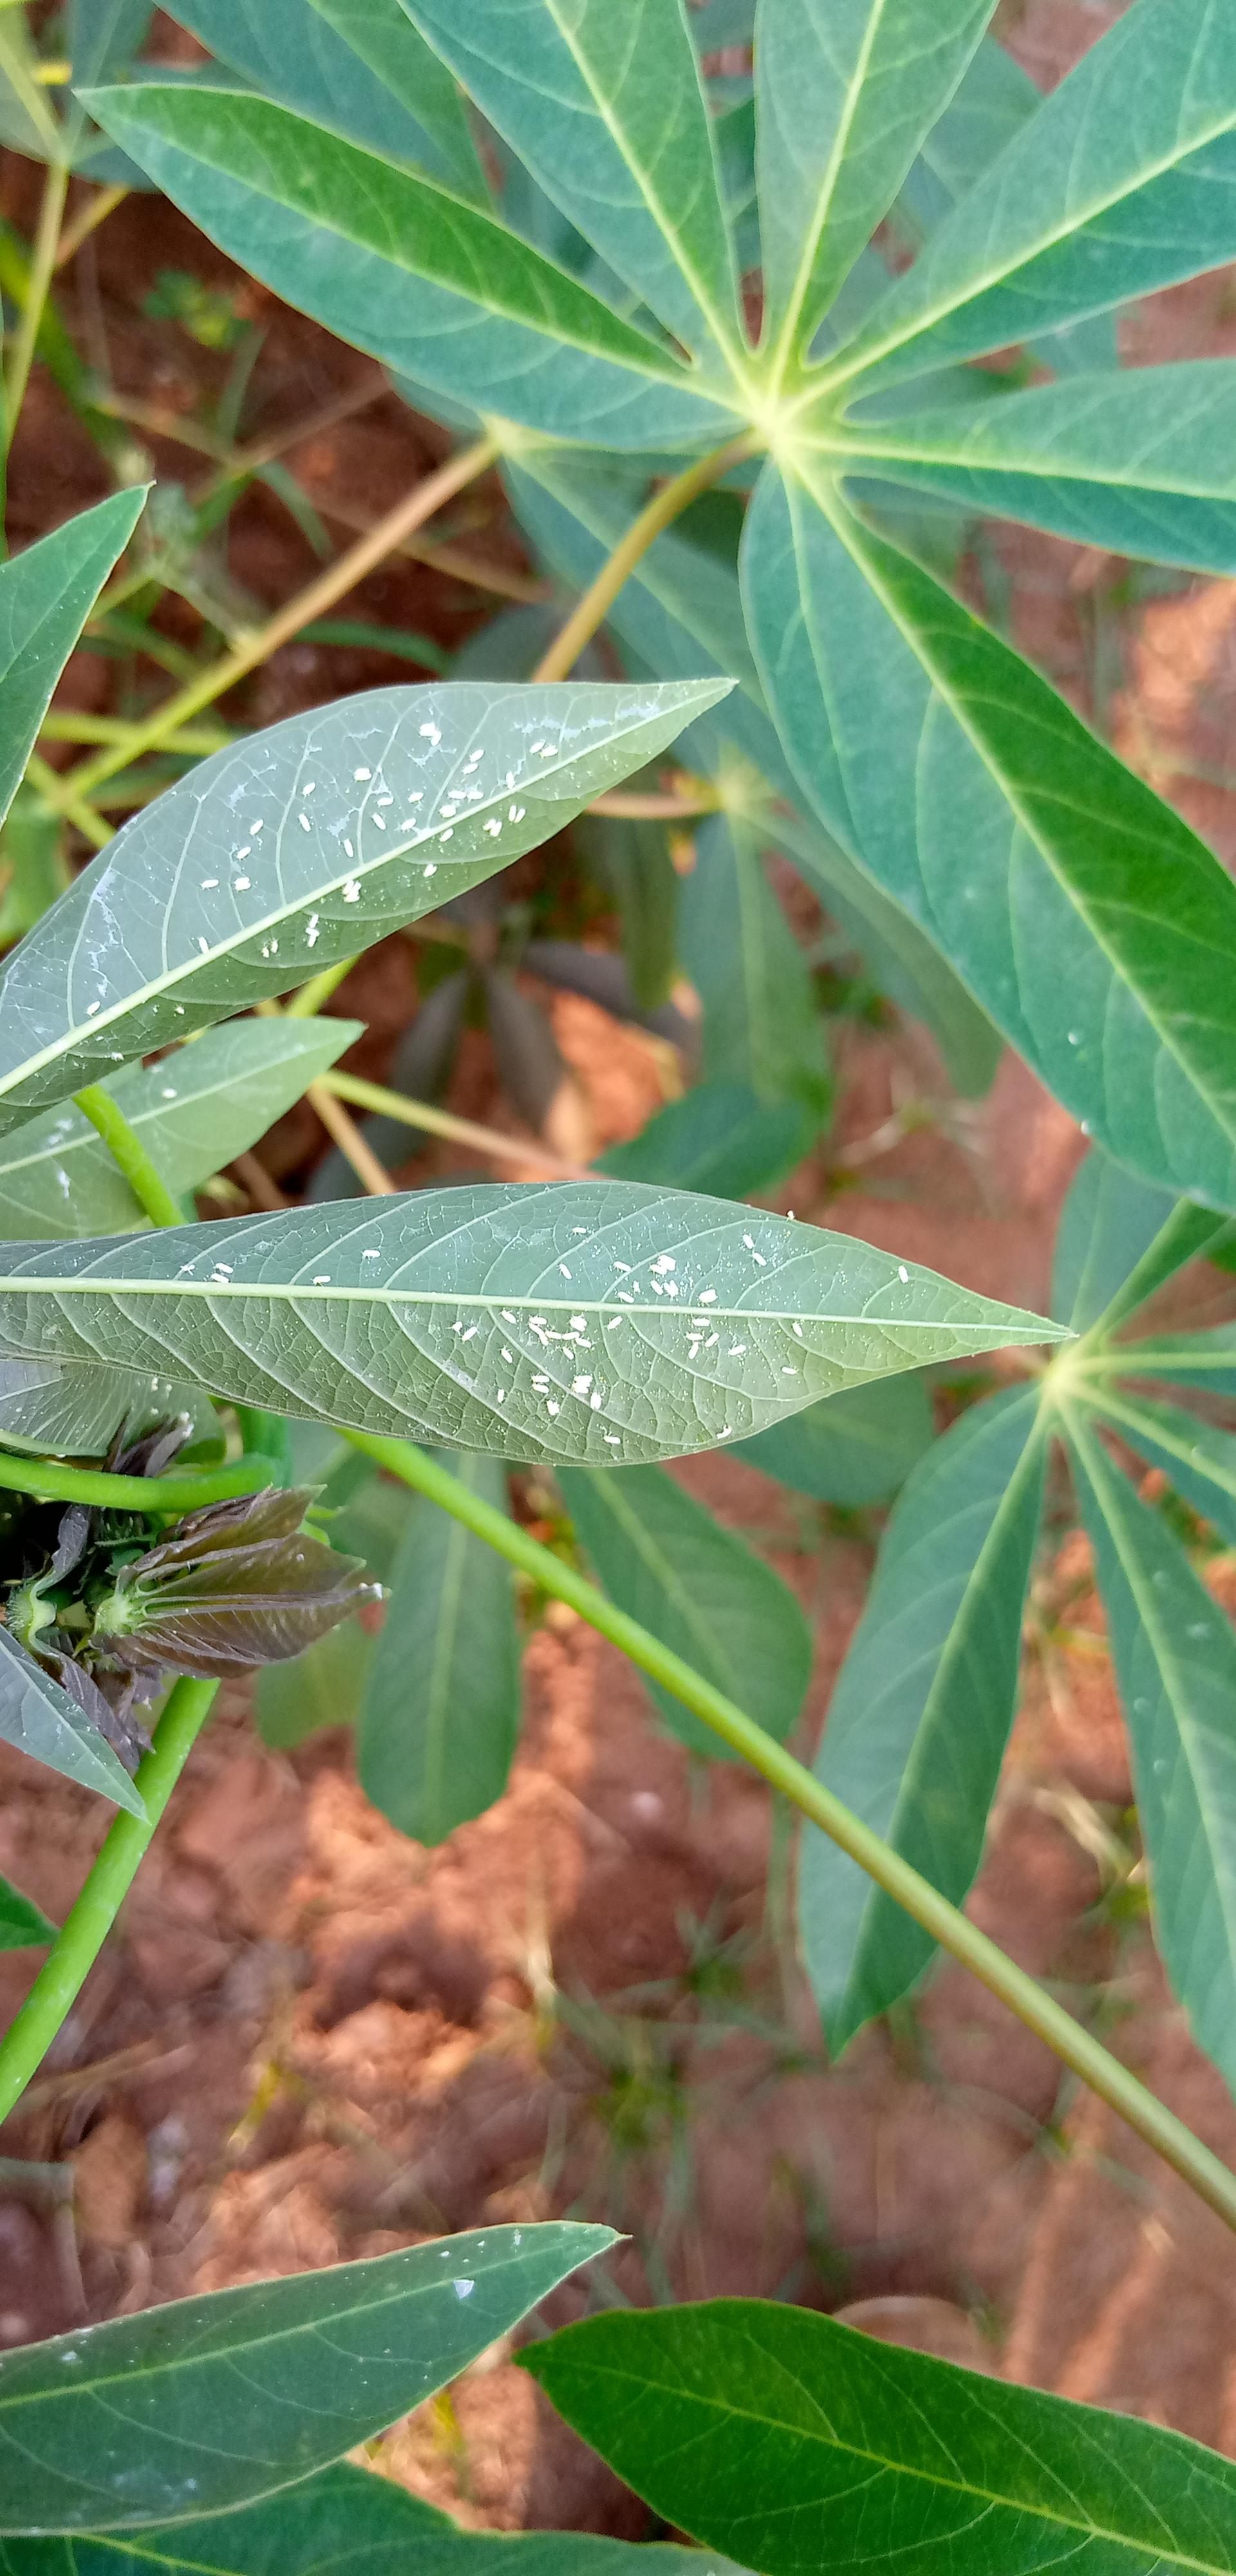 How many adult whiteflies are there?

116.